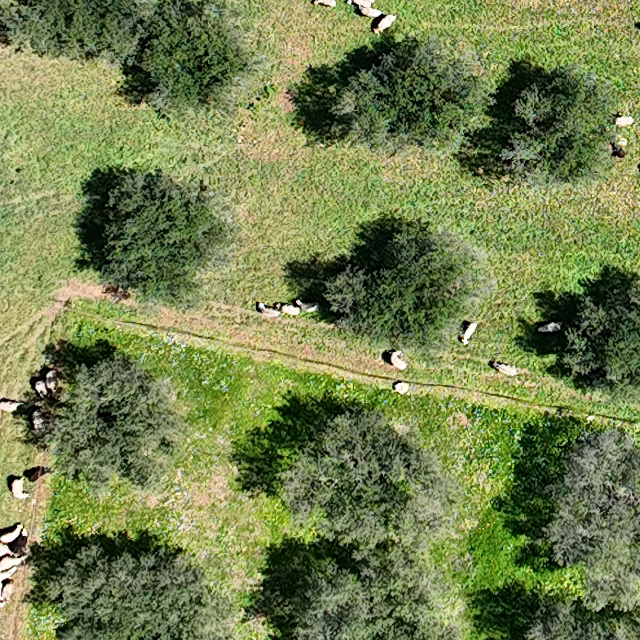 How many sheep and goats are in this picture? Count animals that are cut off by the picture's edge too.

29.